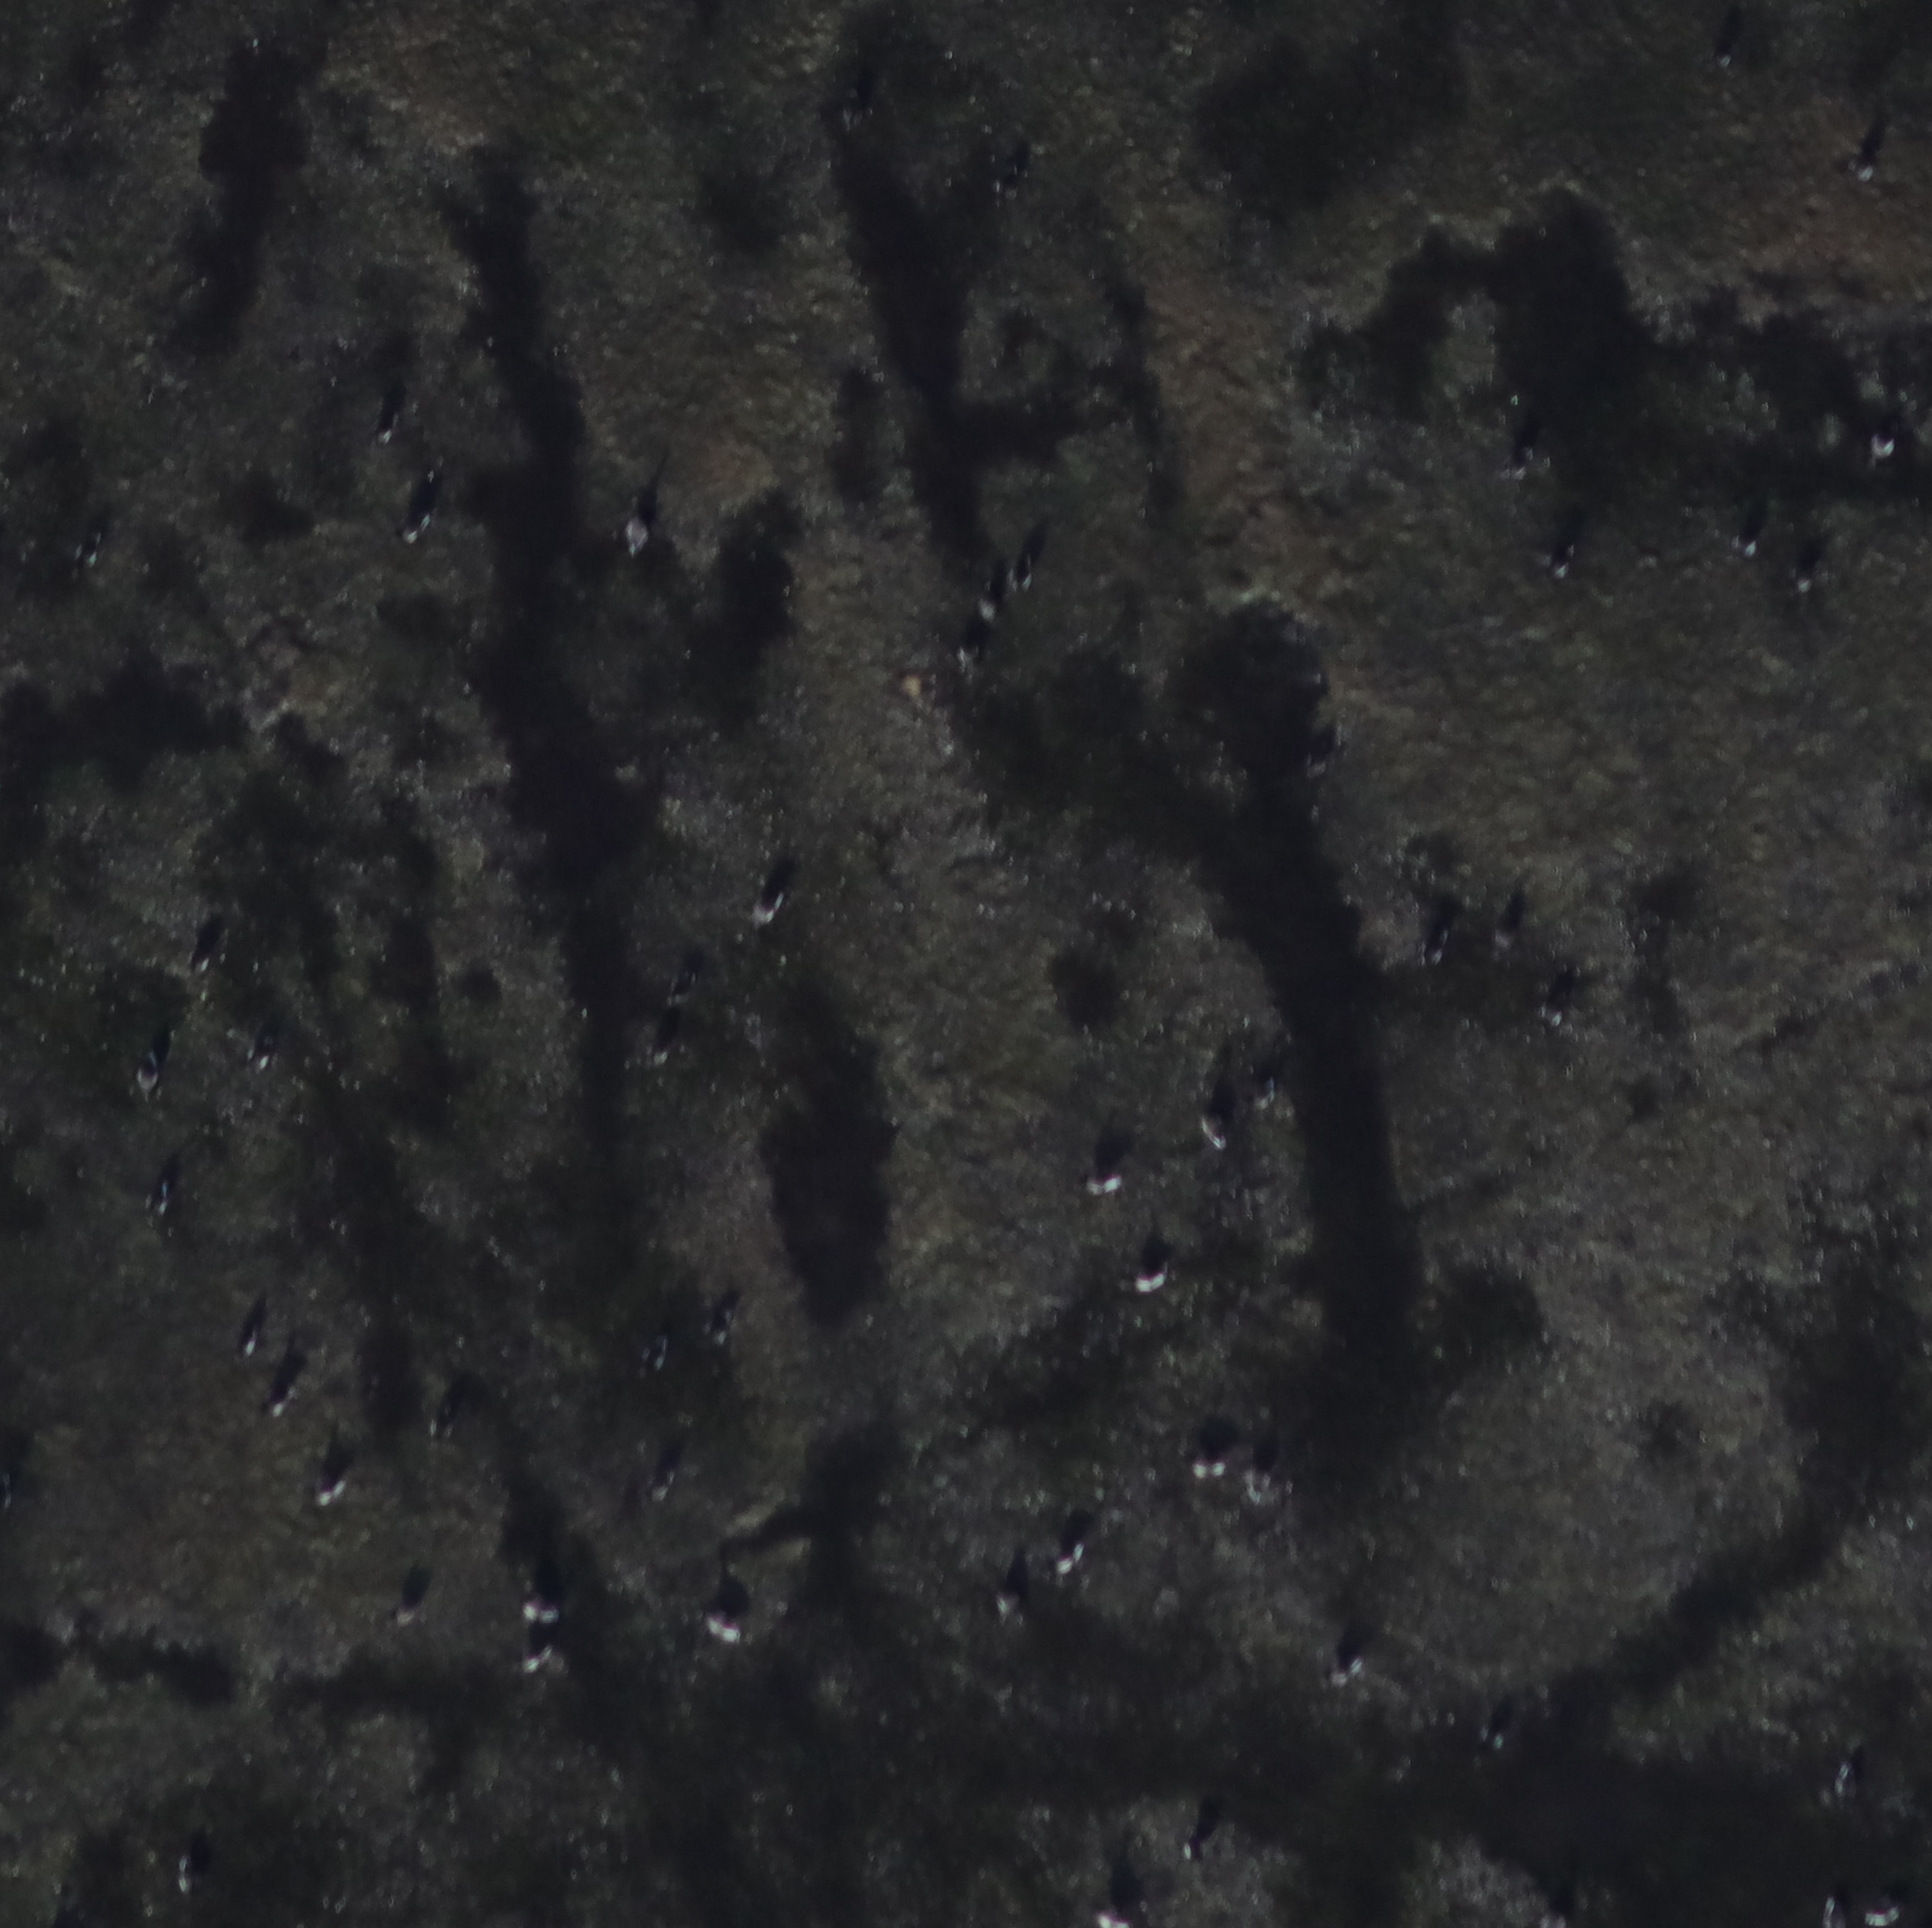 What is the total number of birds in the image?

51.